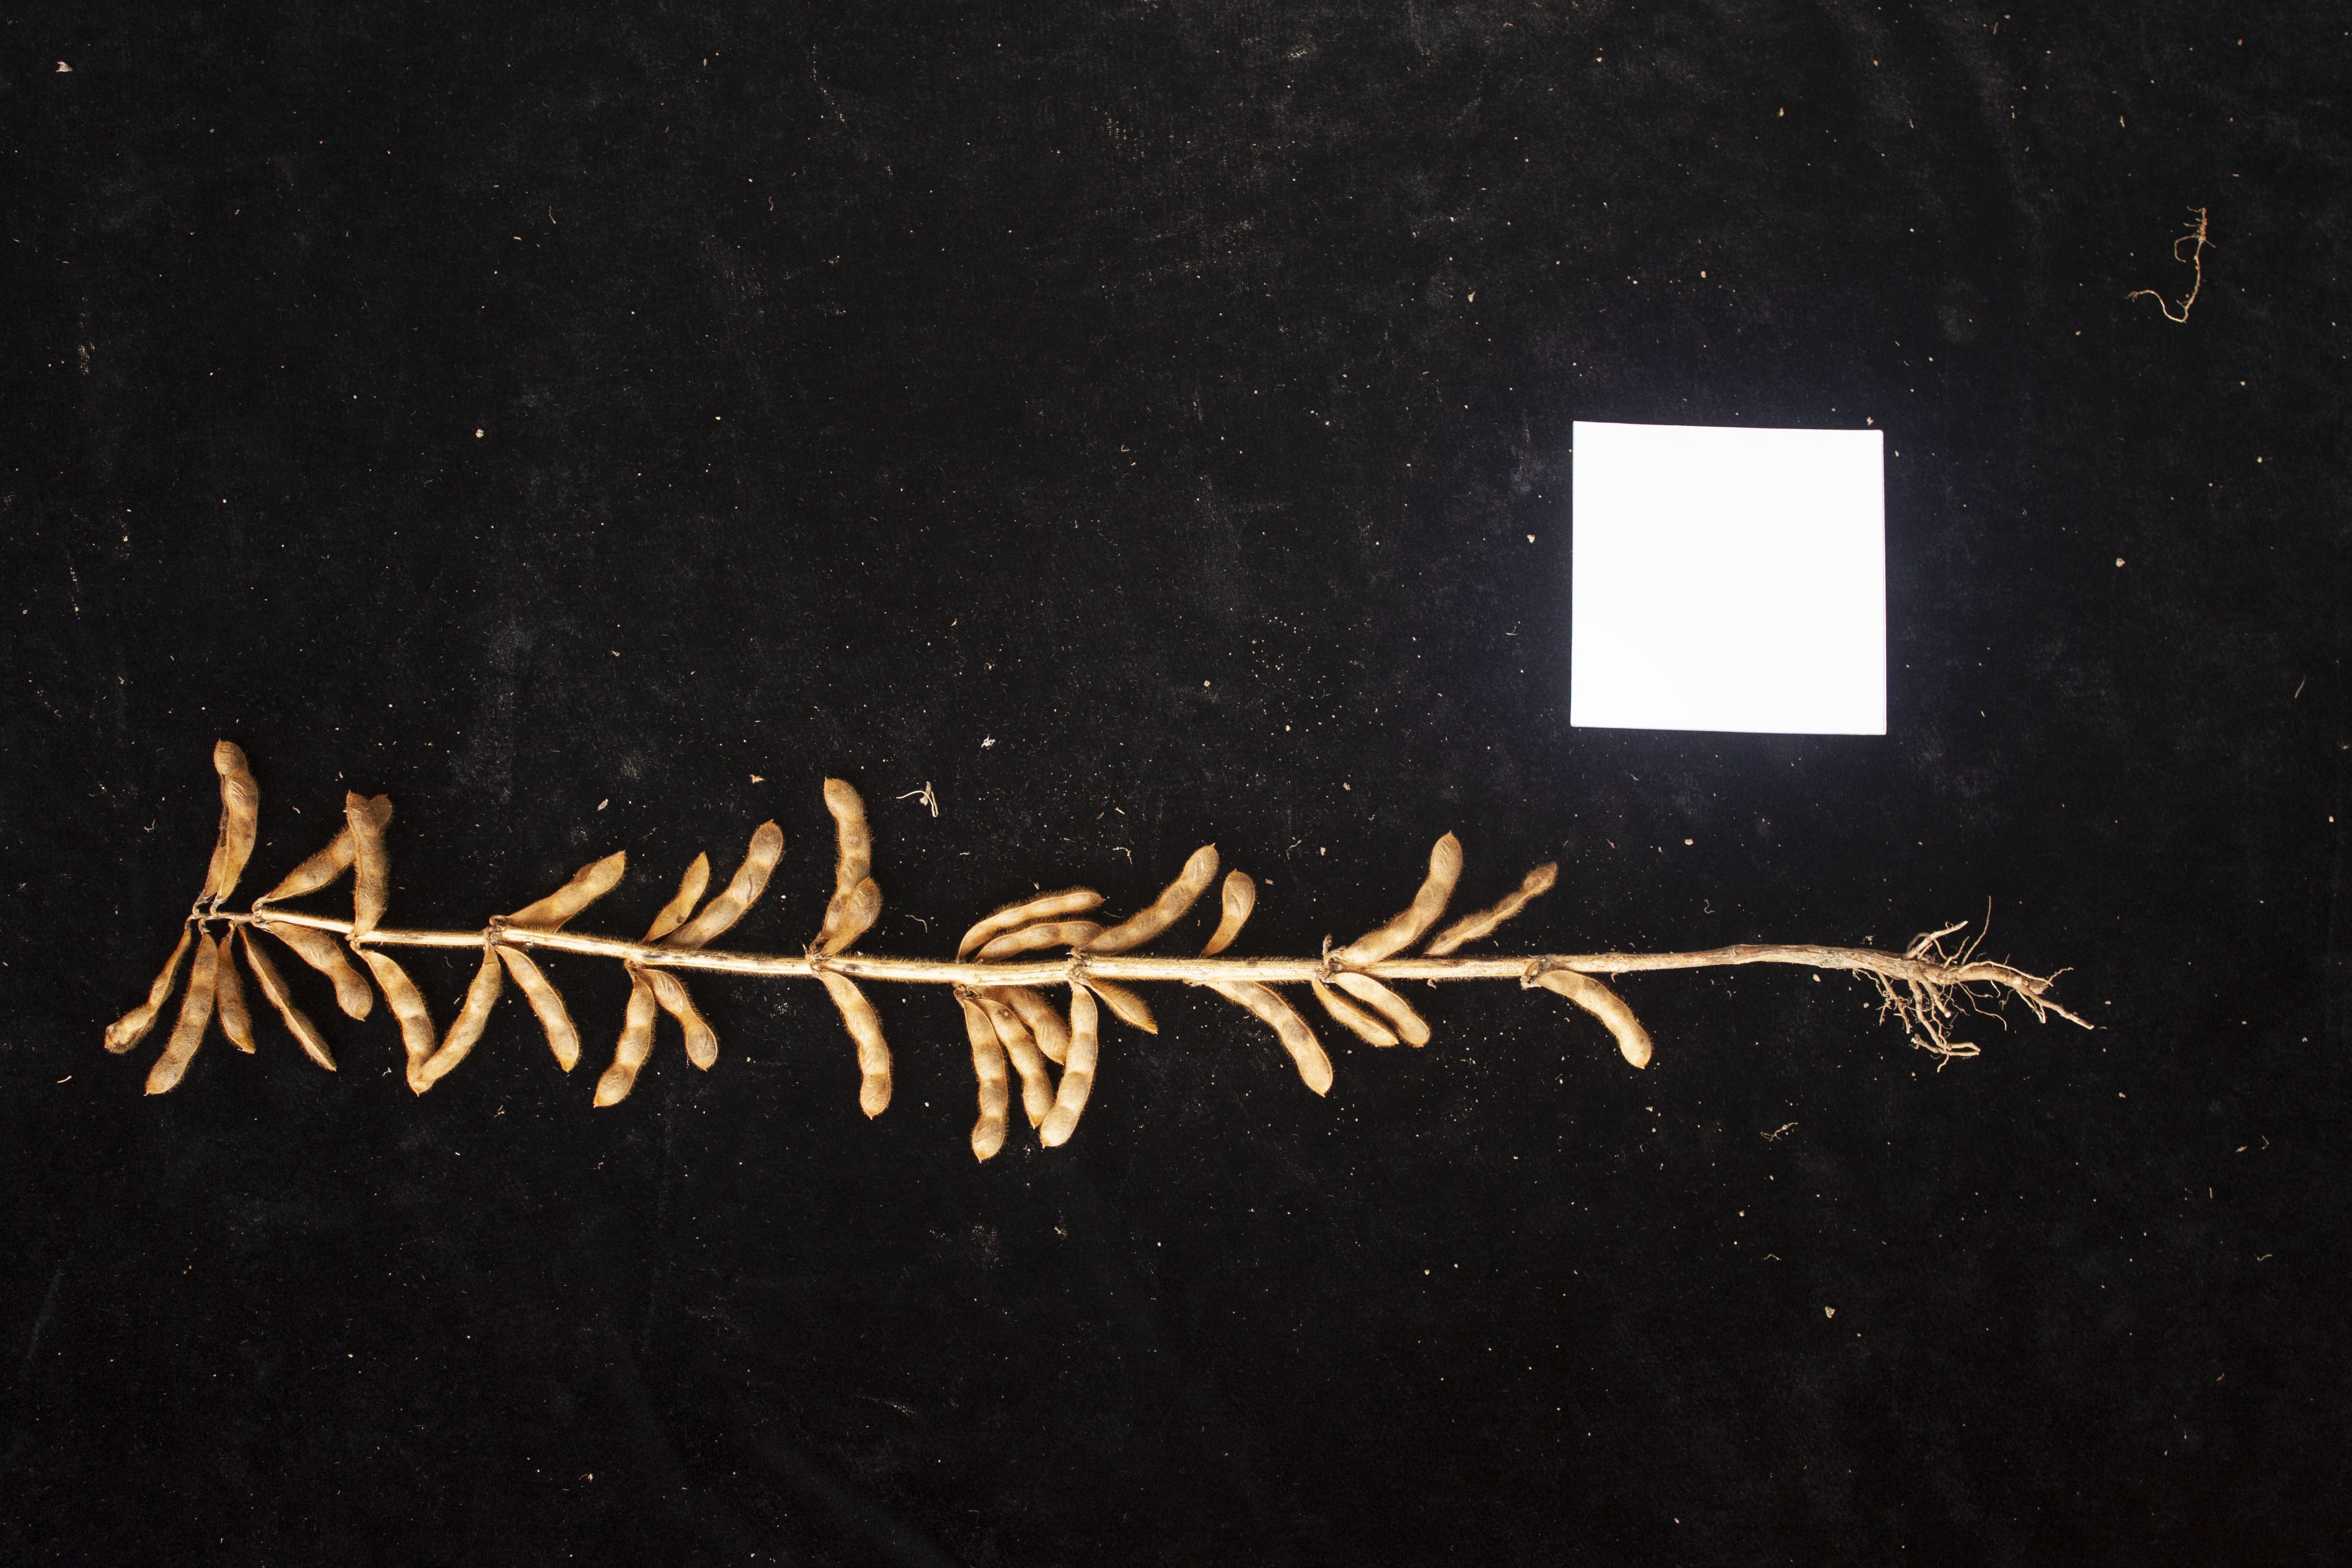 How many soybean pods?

34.